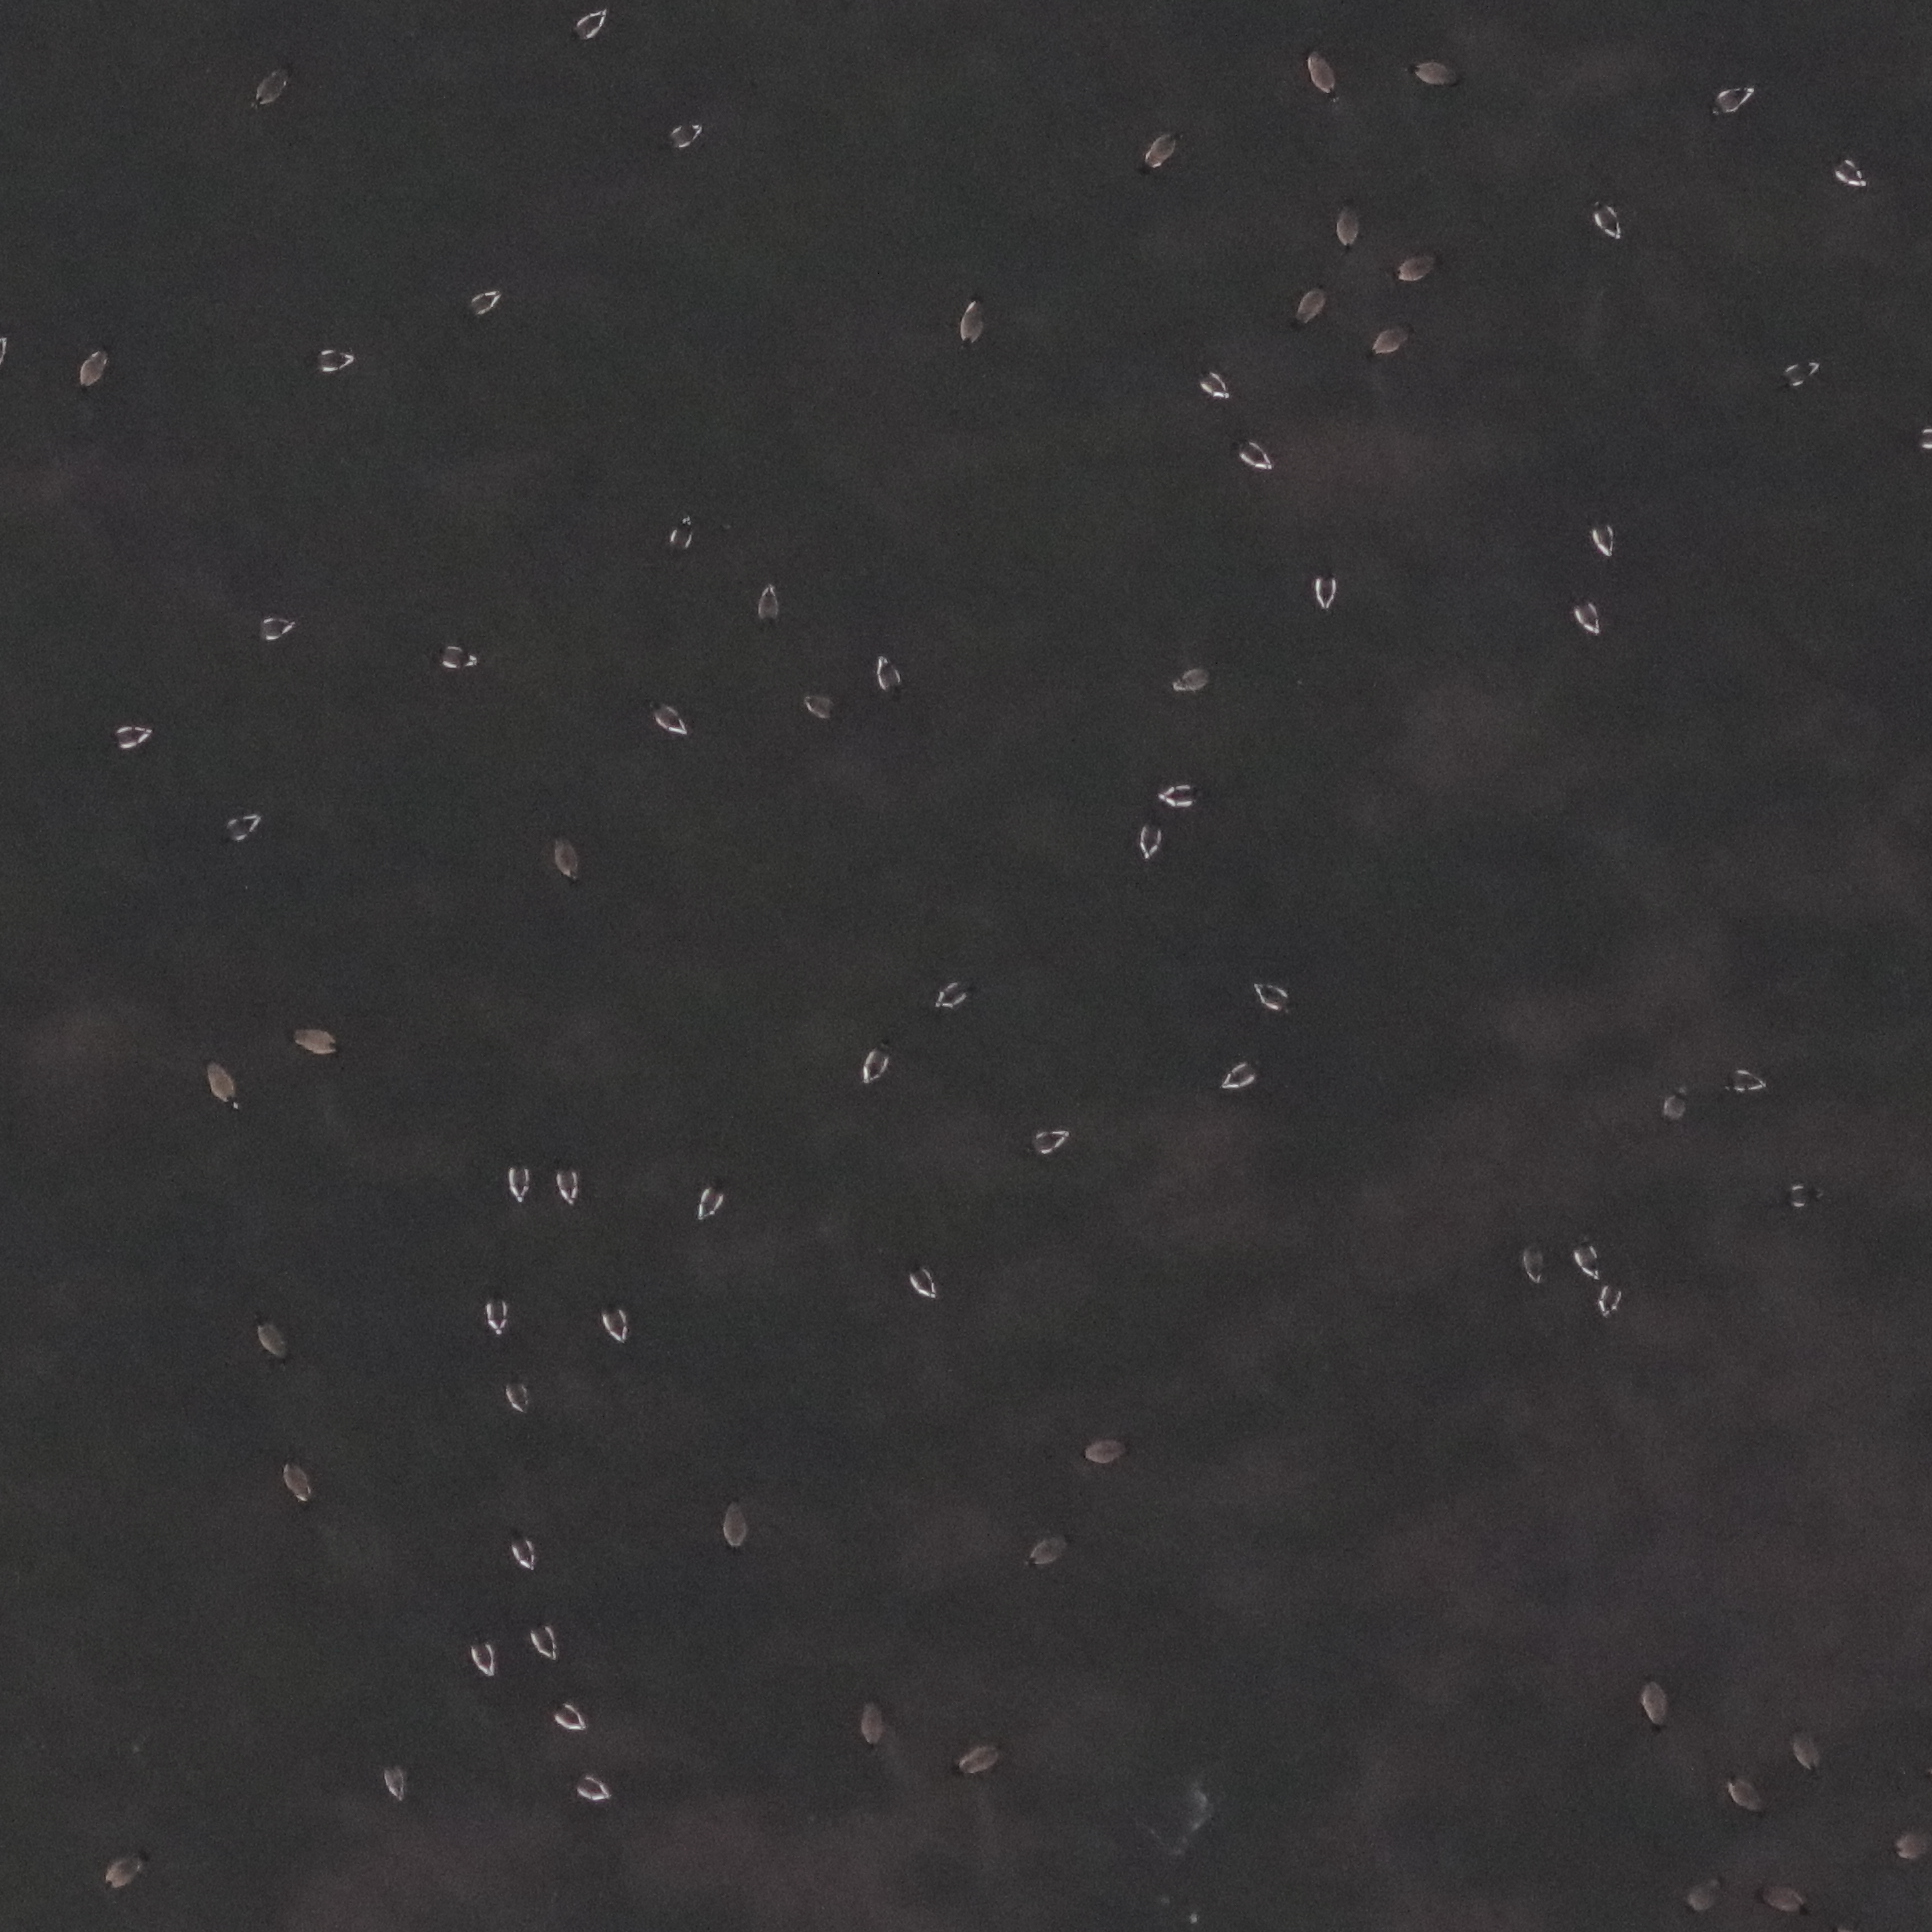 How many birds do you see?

76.